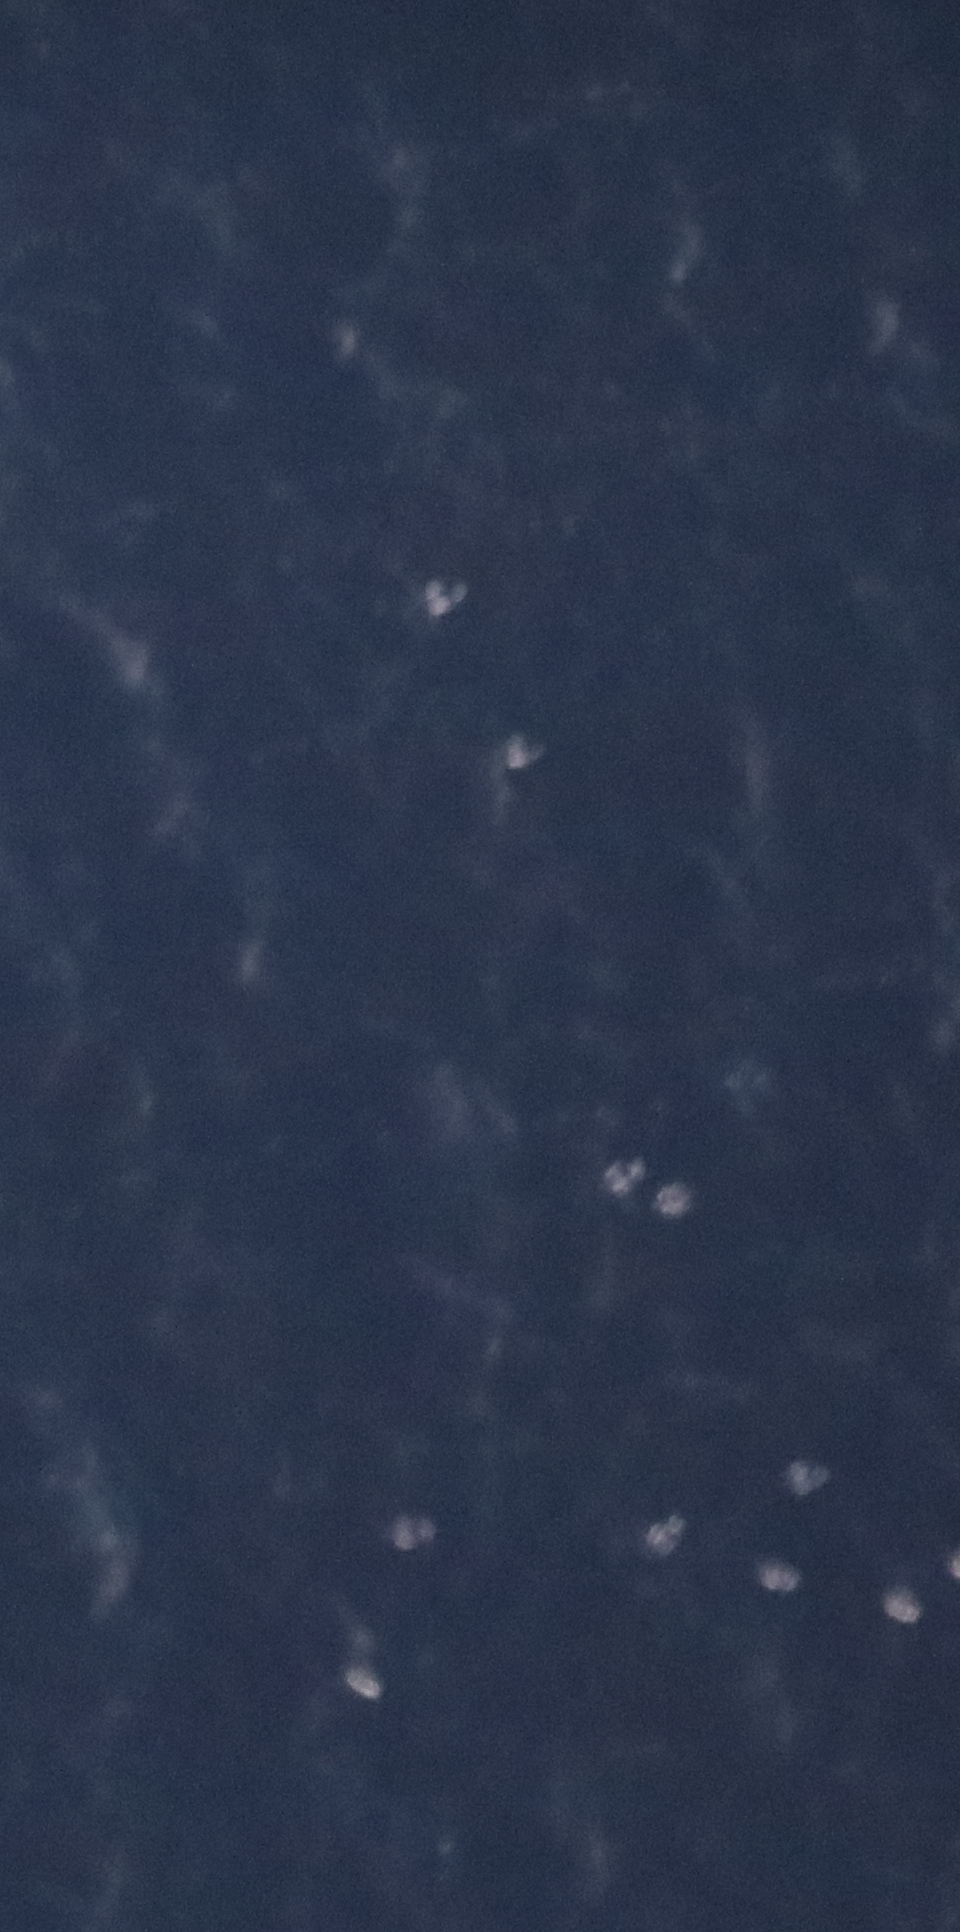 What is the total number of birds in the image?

10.